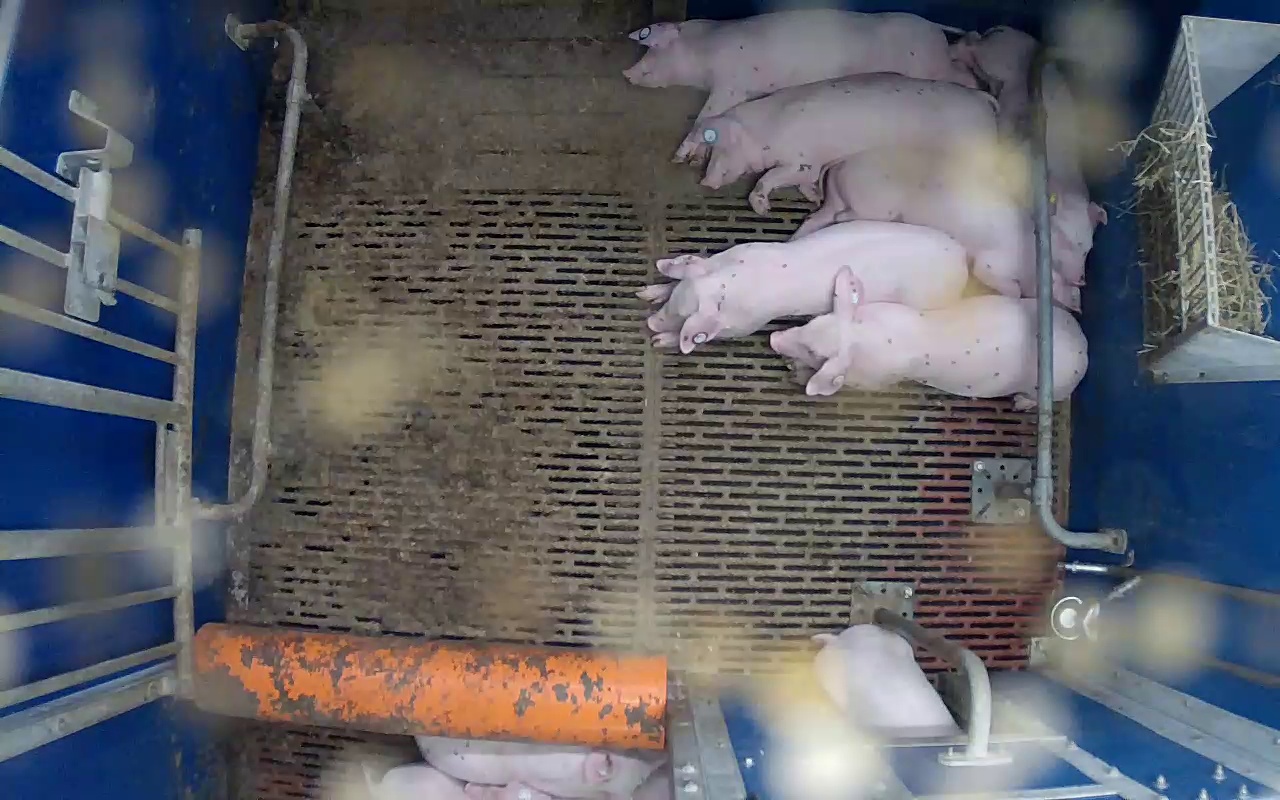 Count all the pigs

7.